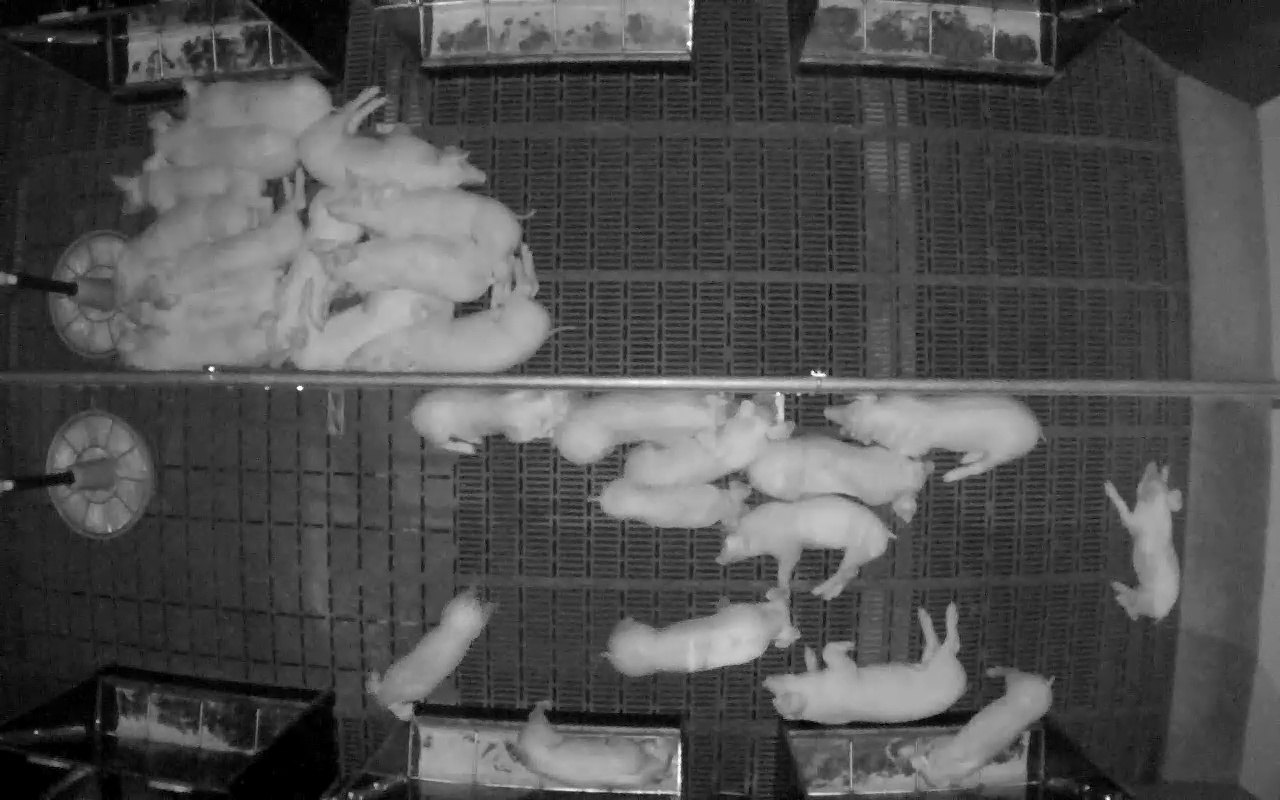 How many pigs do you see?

26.